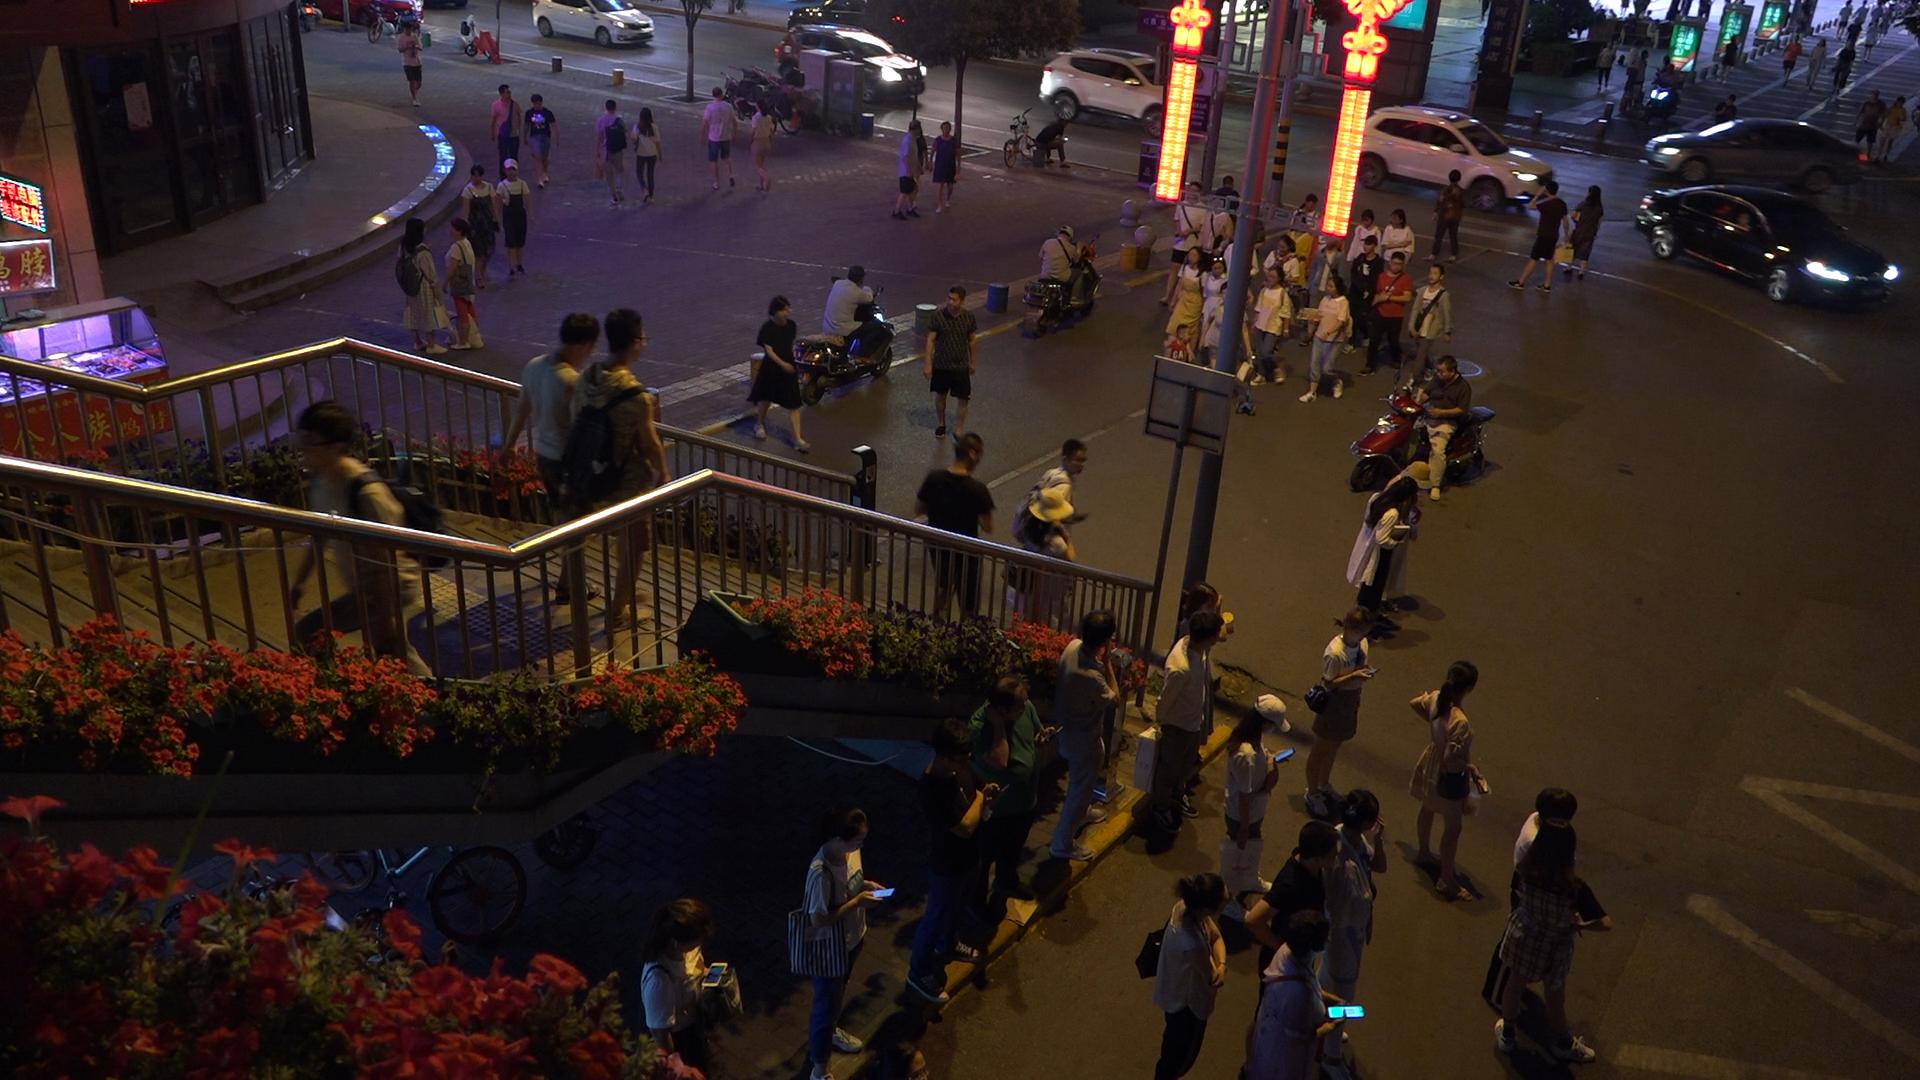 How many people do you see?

73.